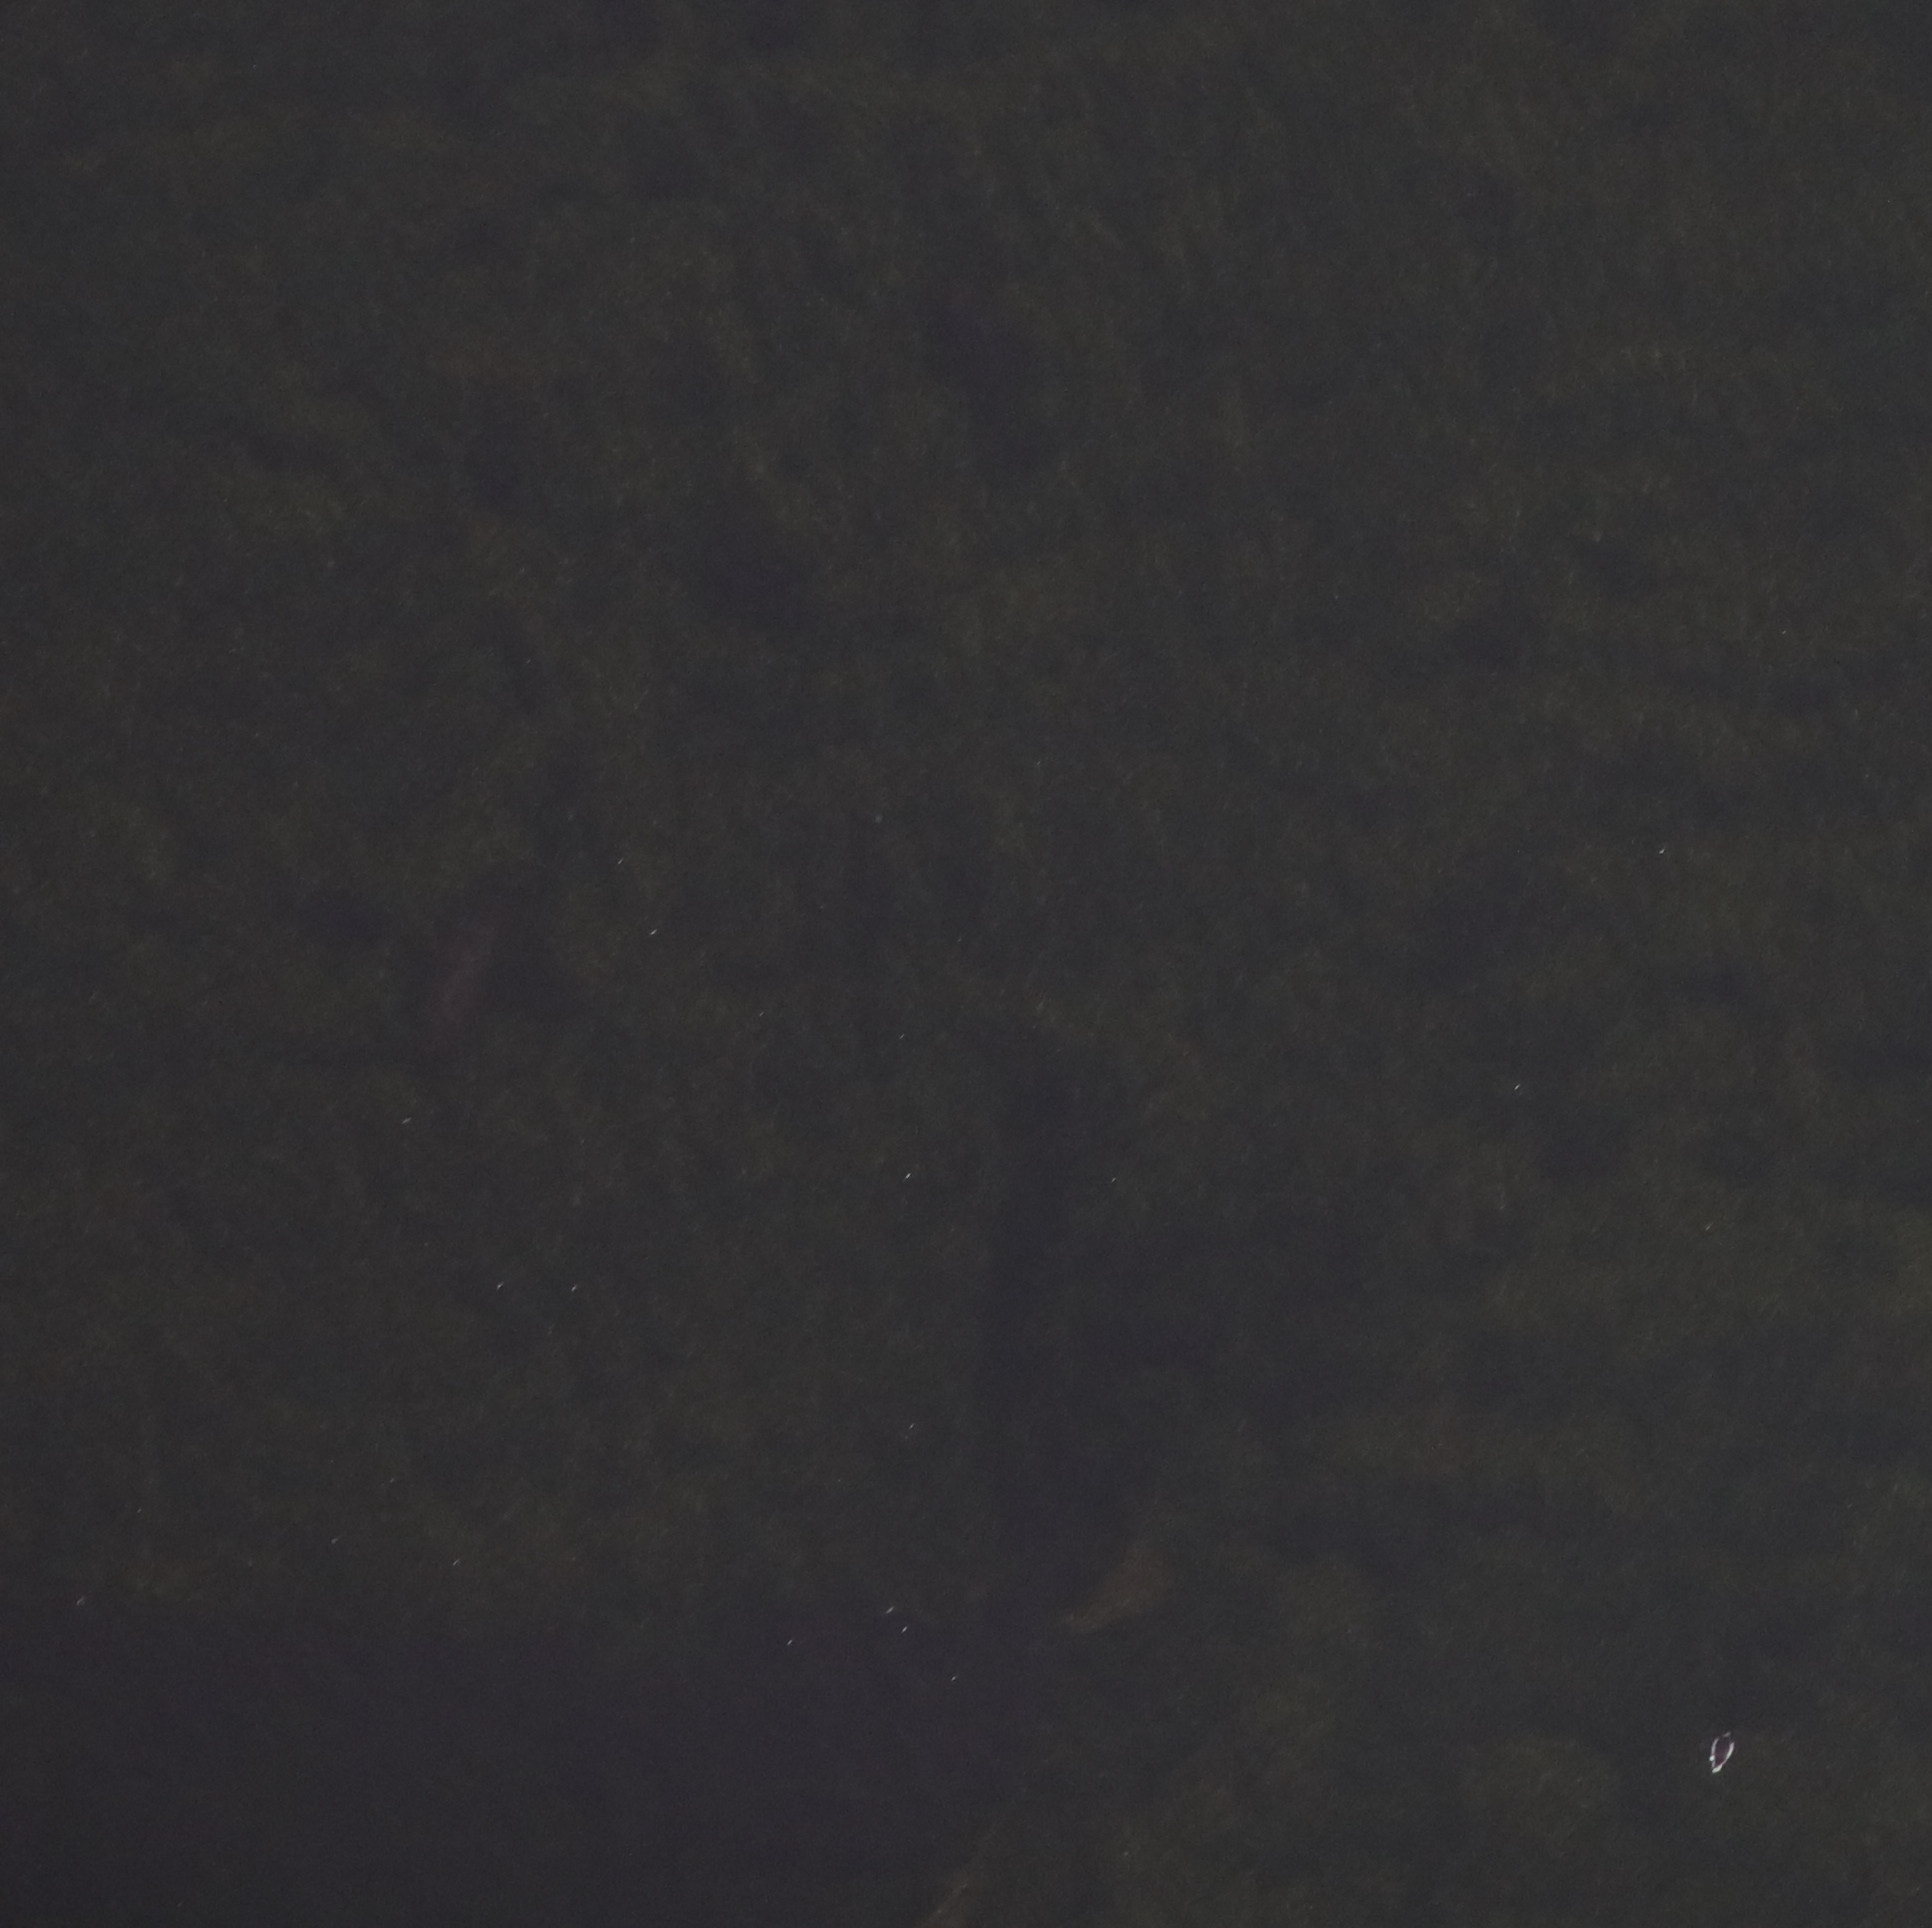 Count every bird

1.